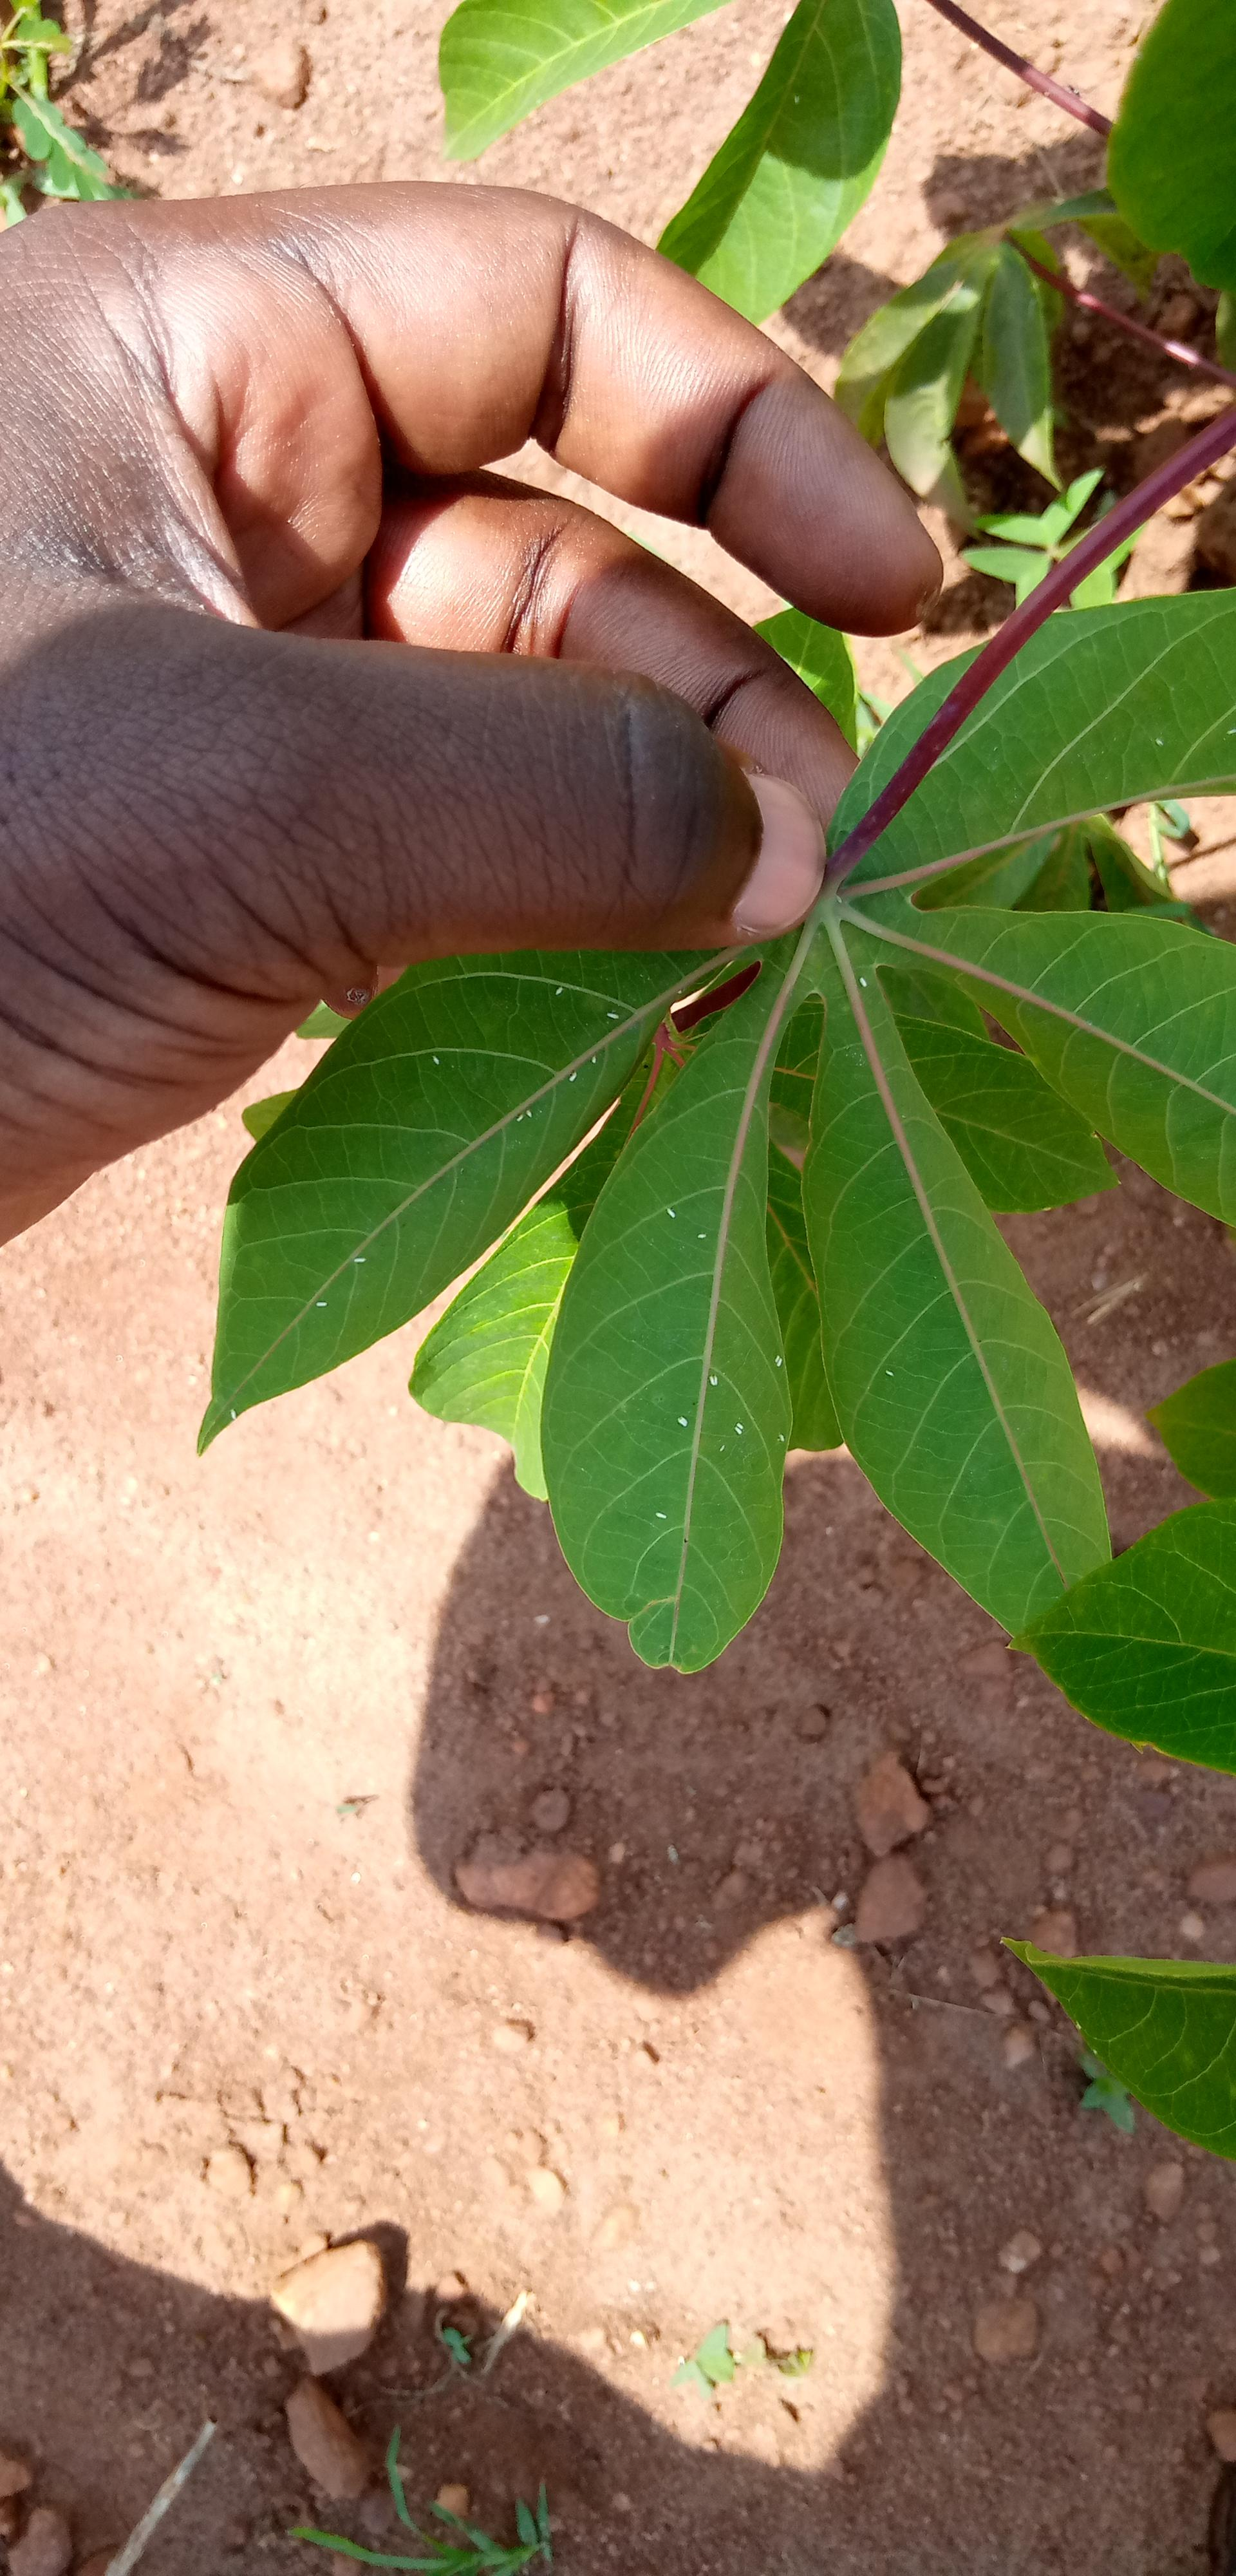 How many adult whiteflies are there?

25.